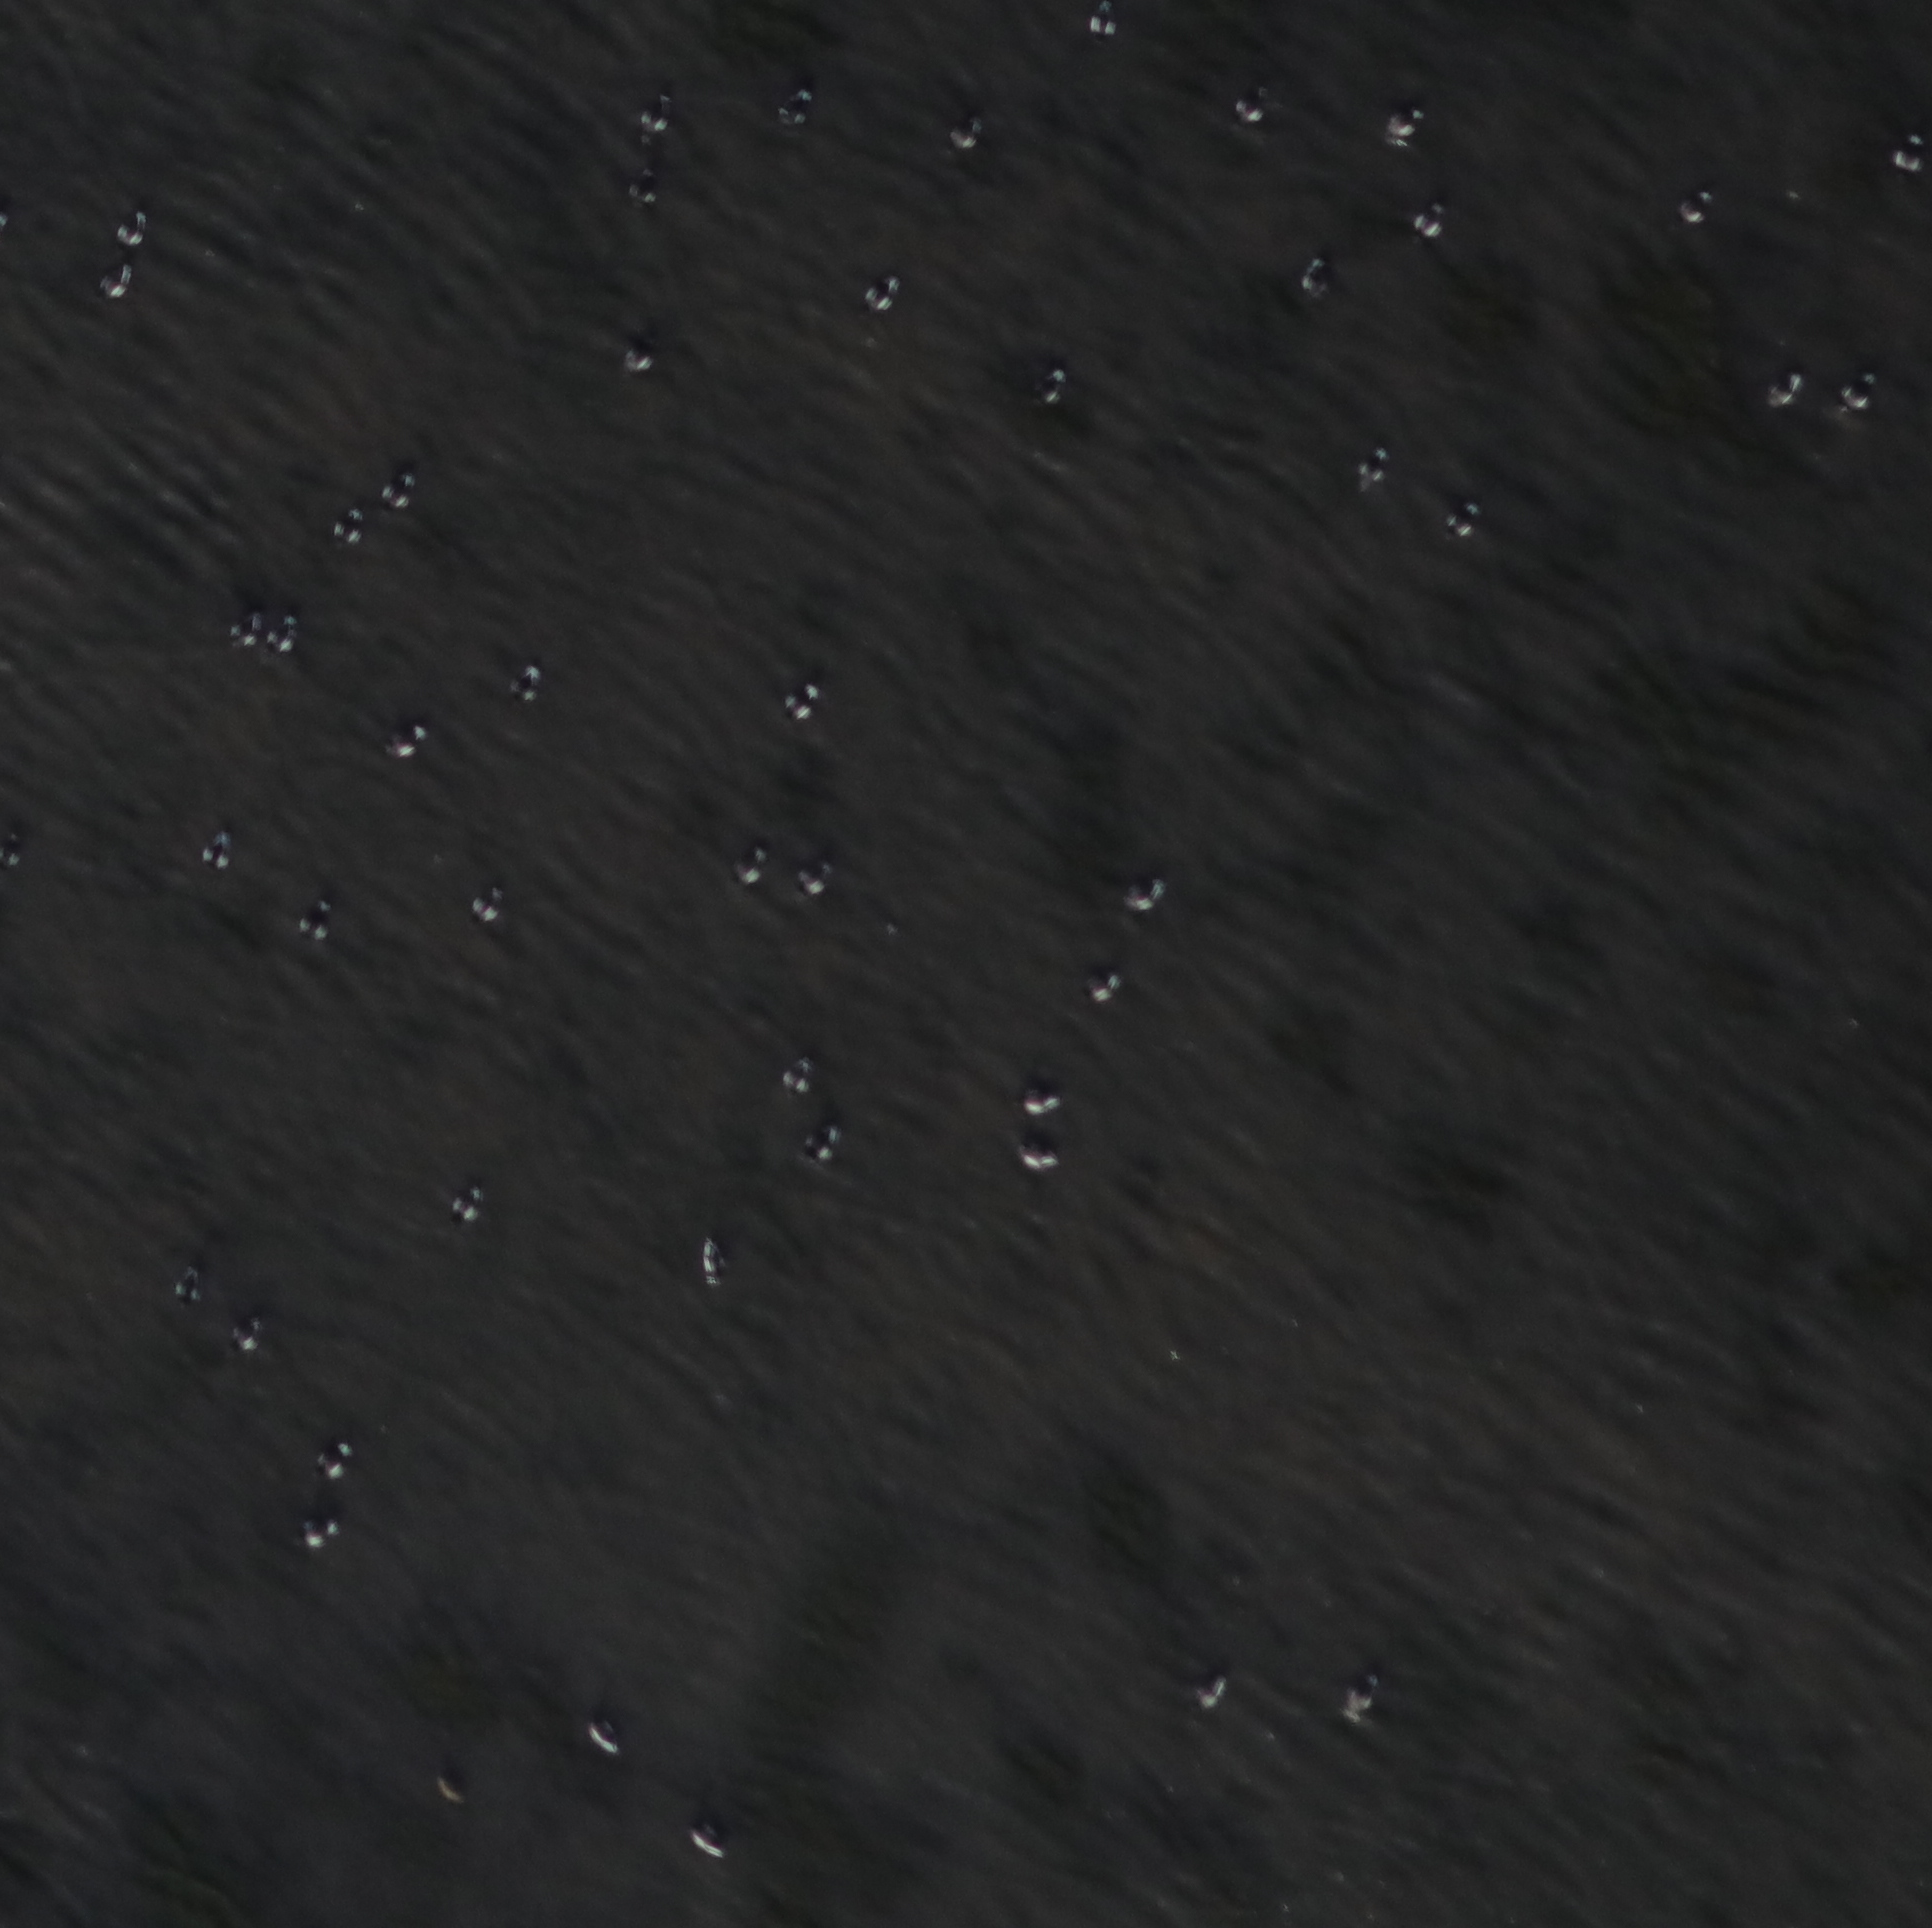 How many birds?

49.